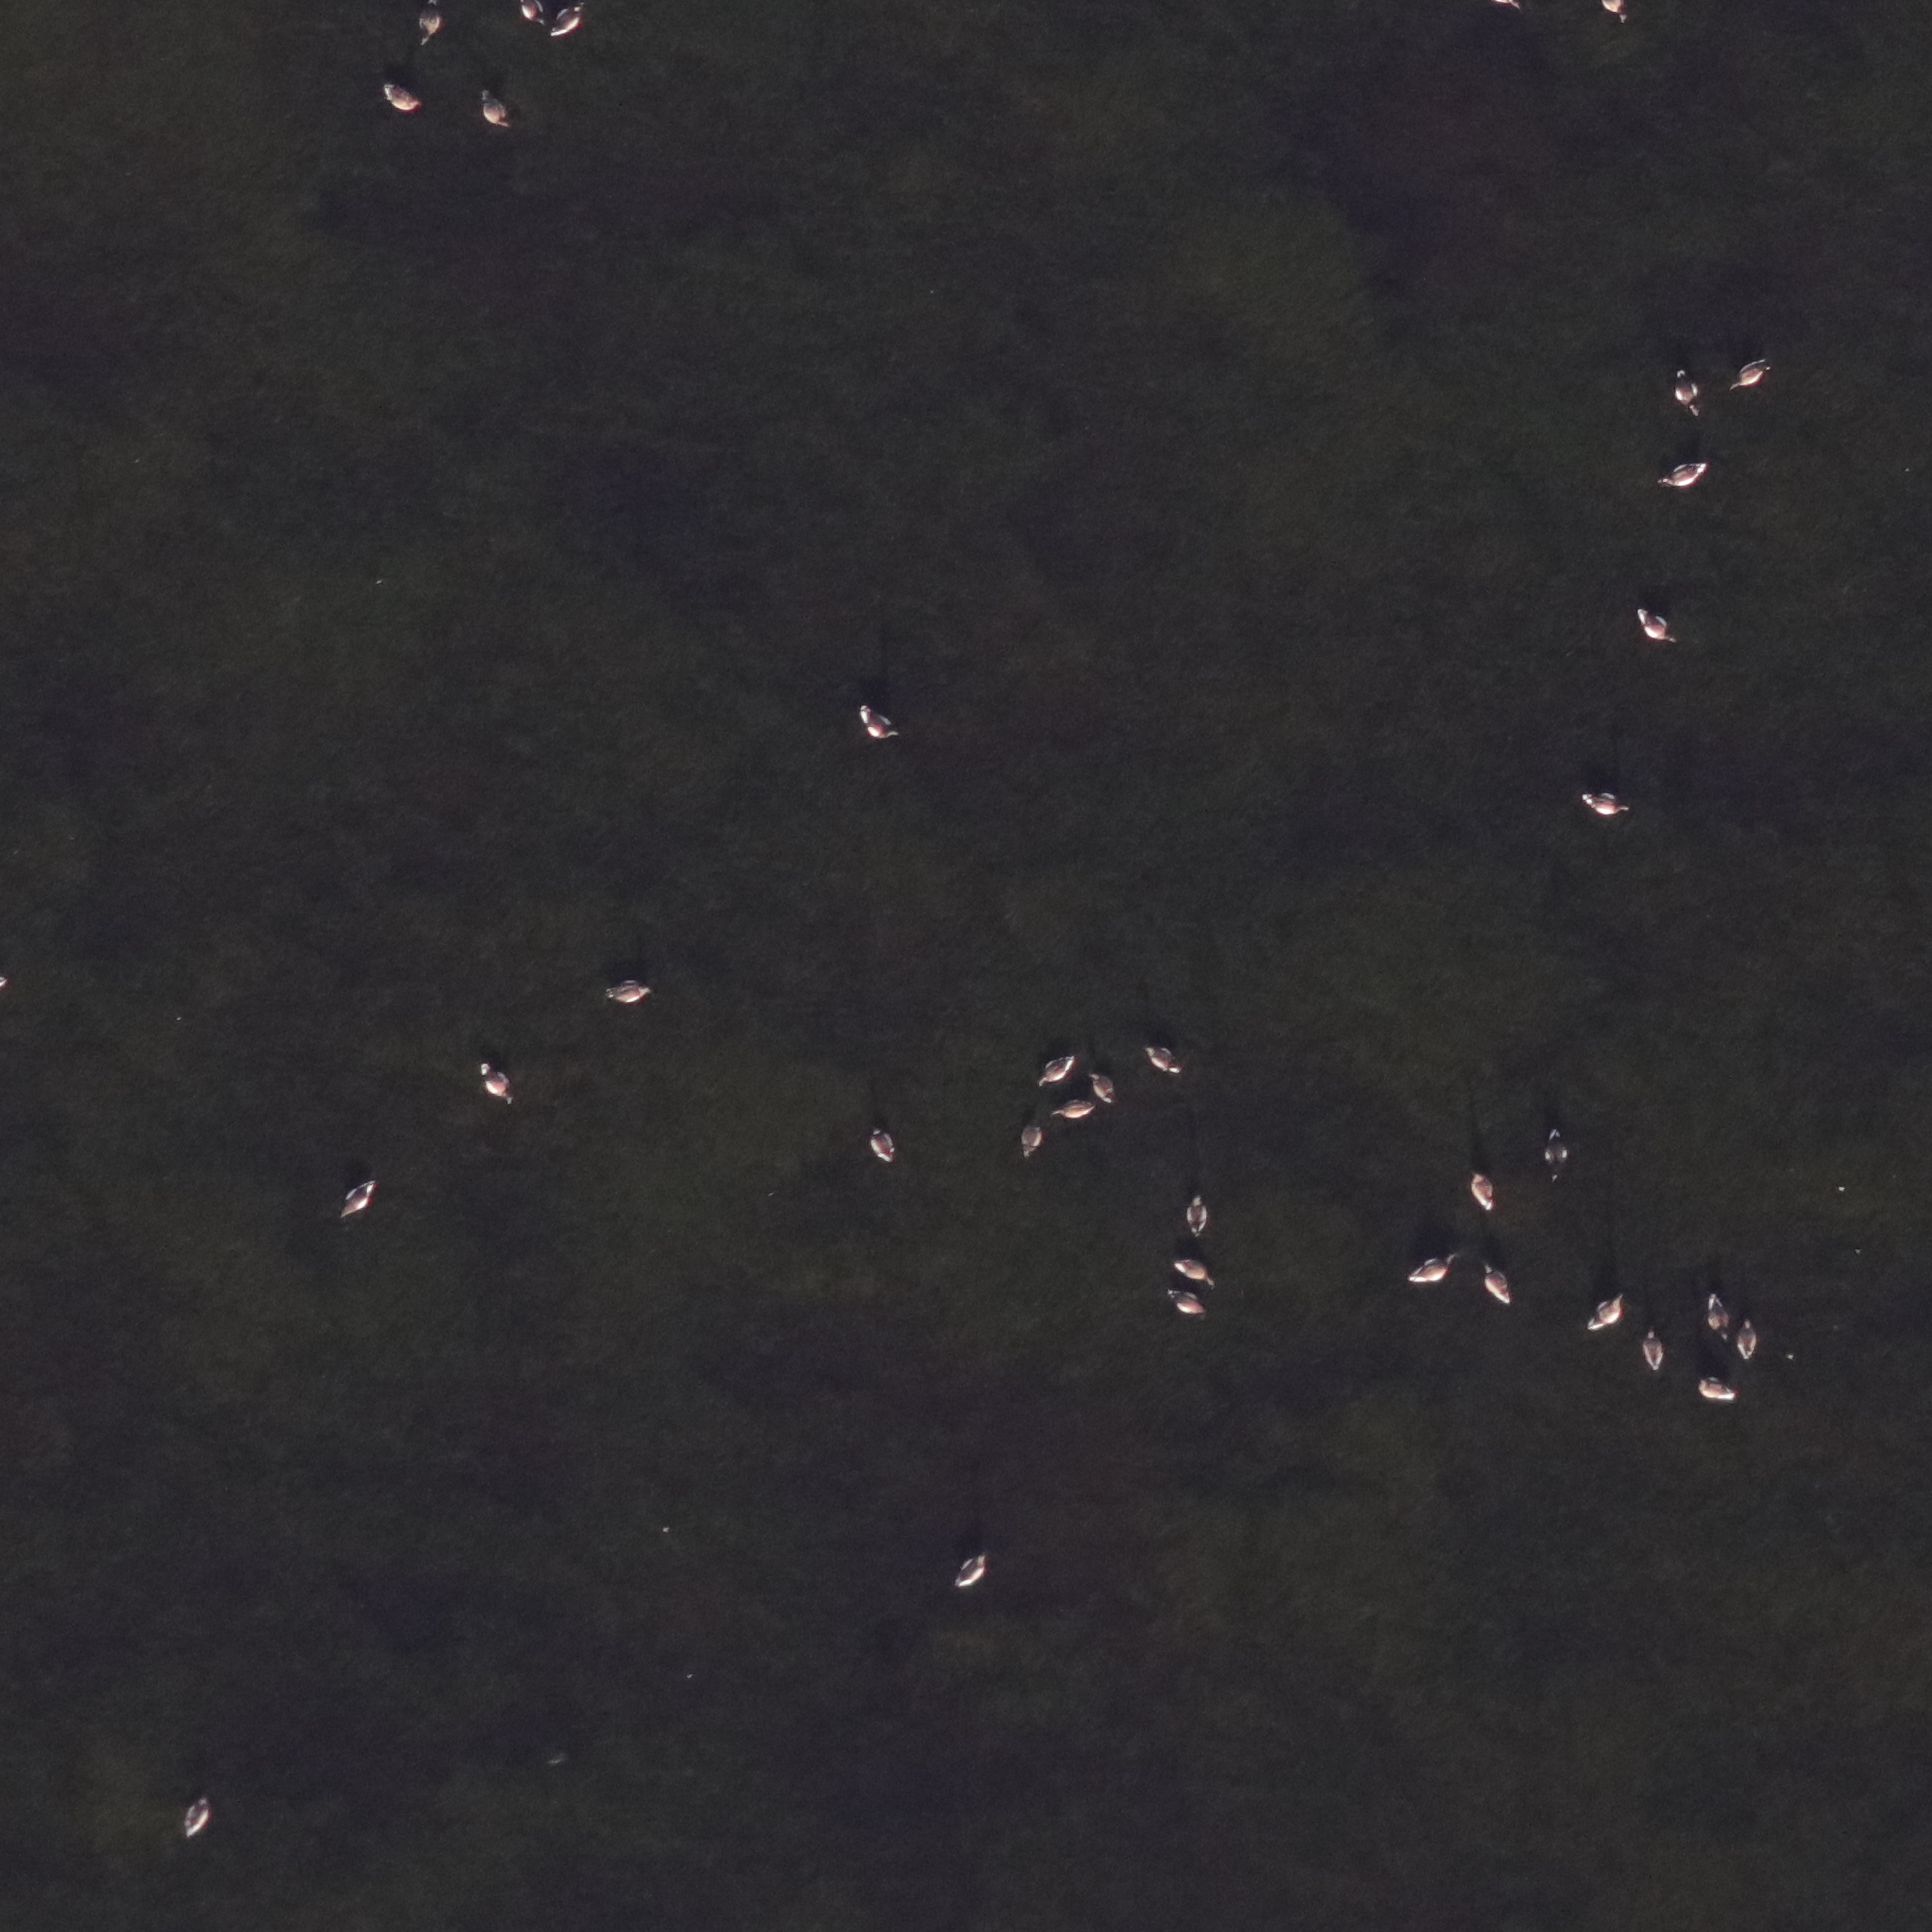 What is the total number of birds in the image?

35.